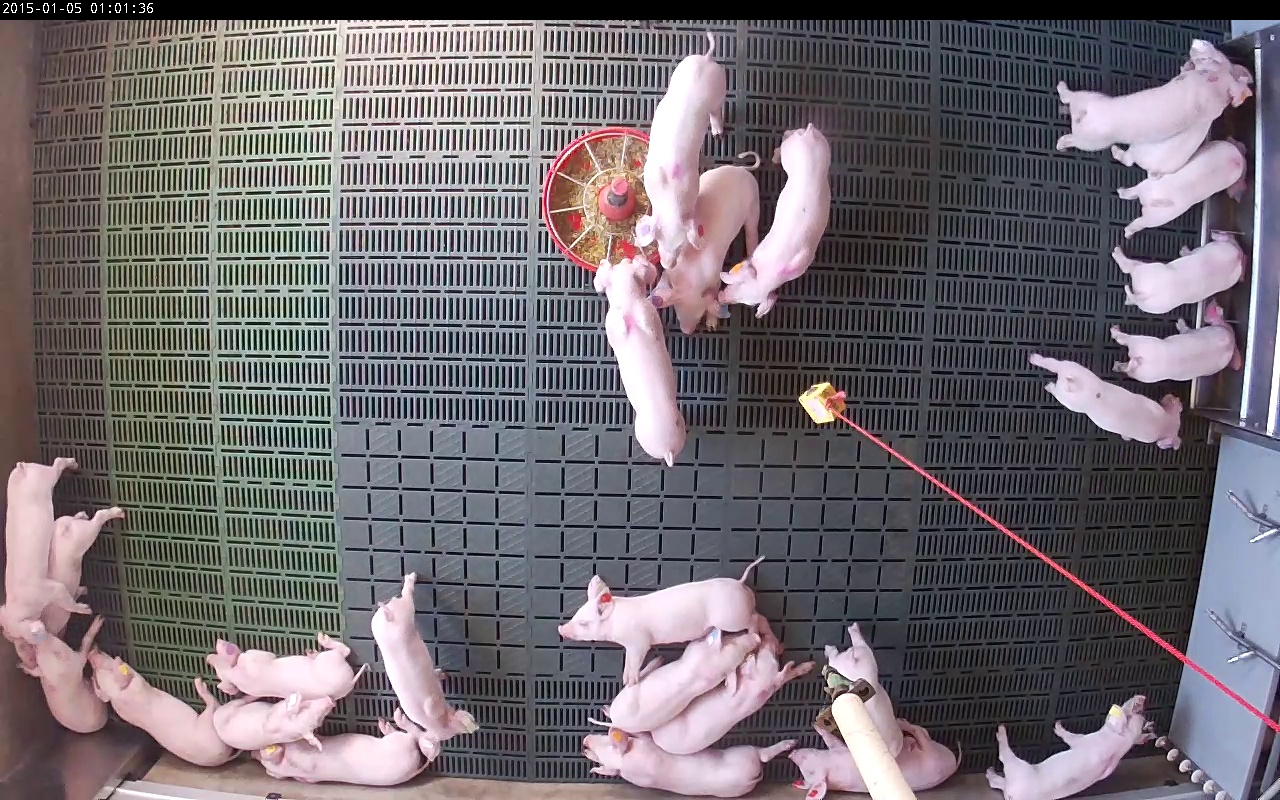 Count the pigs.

25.